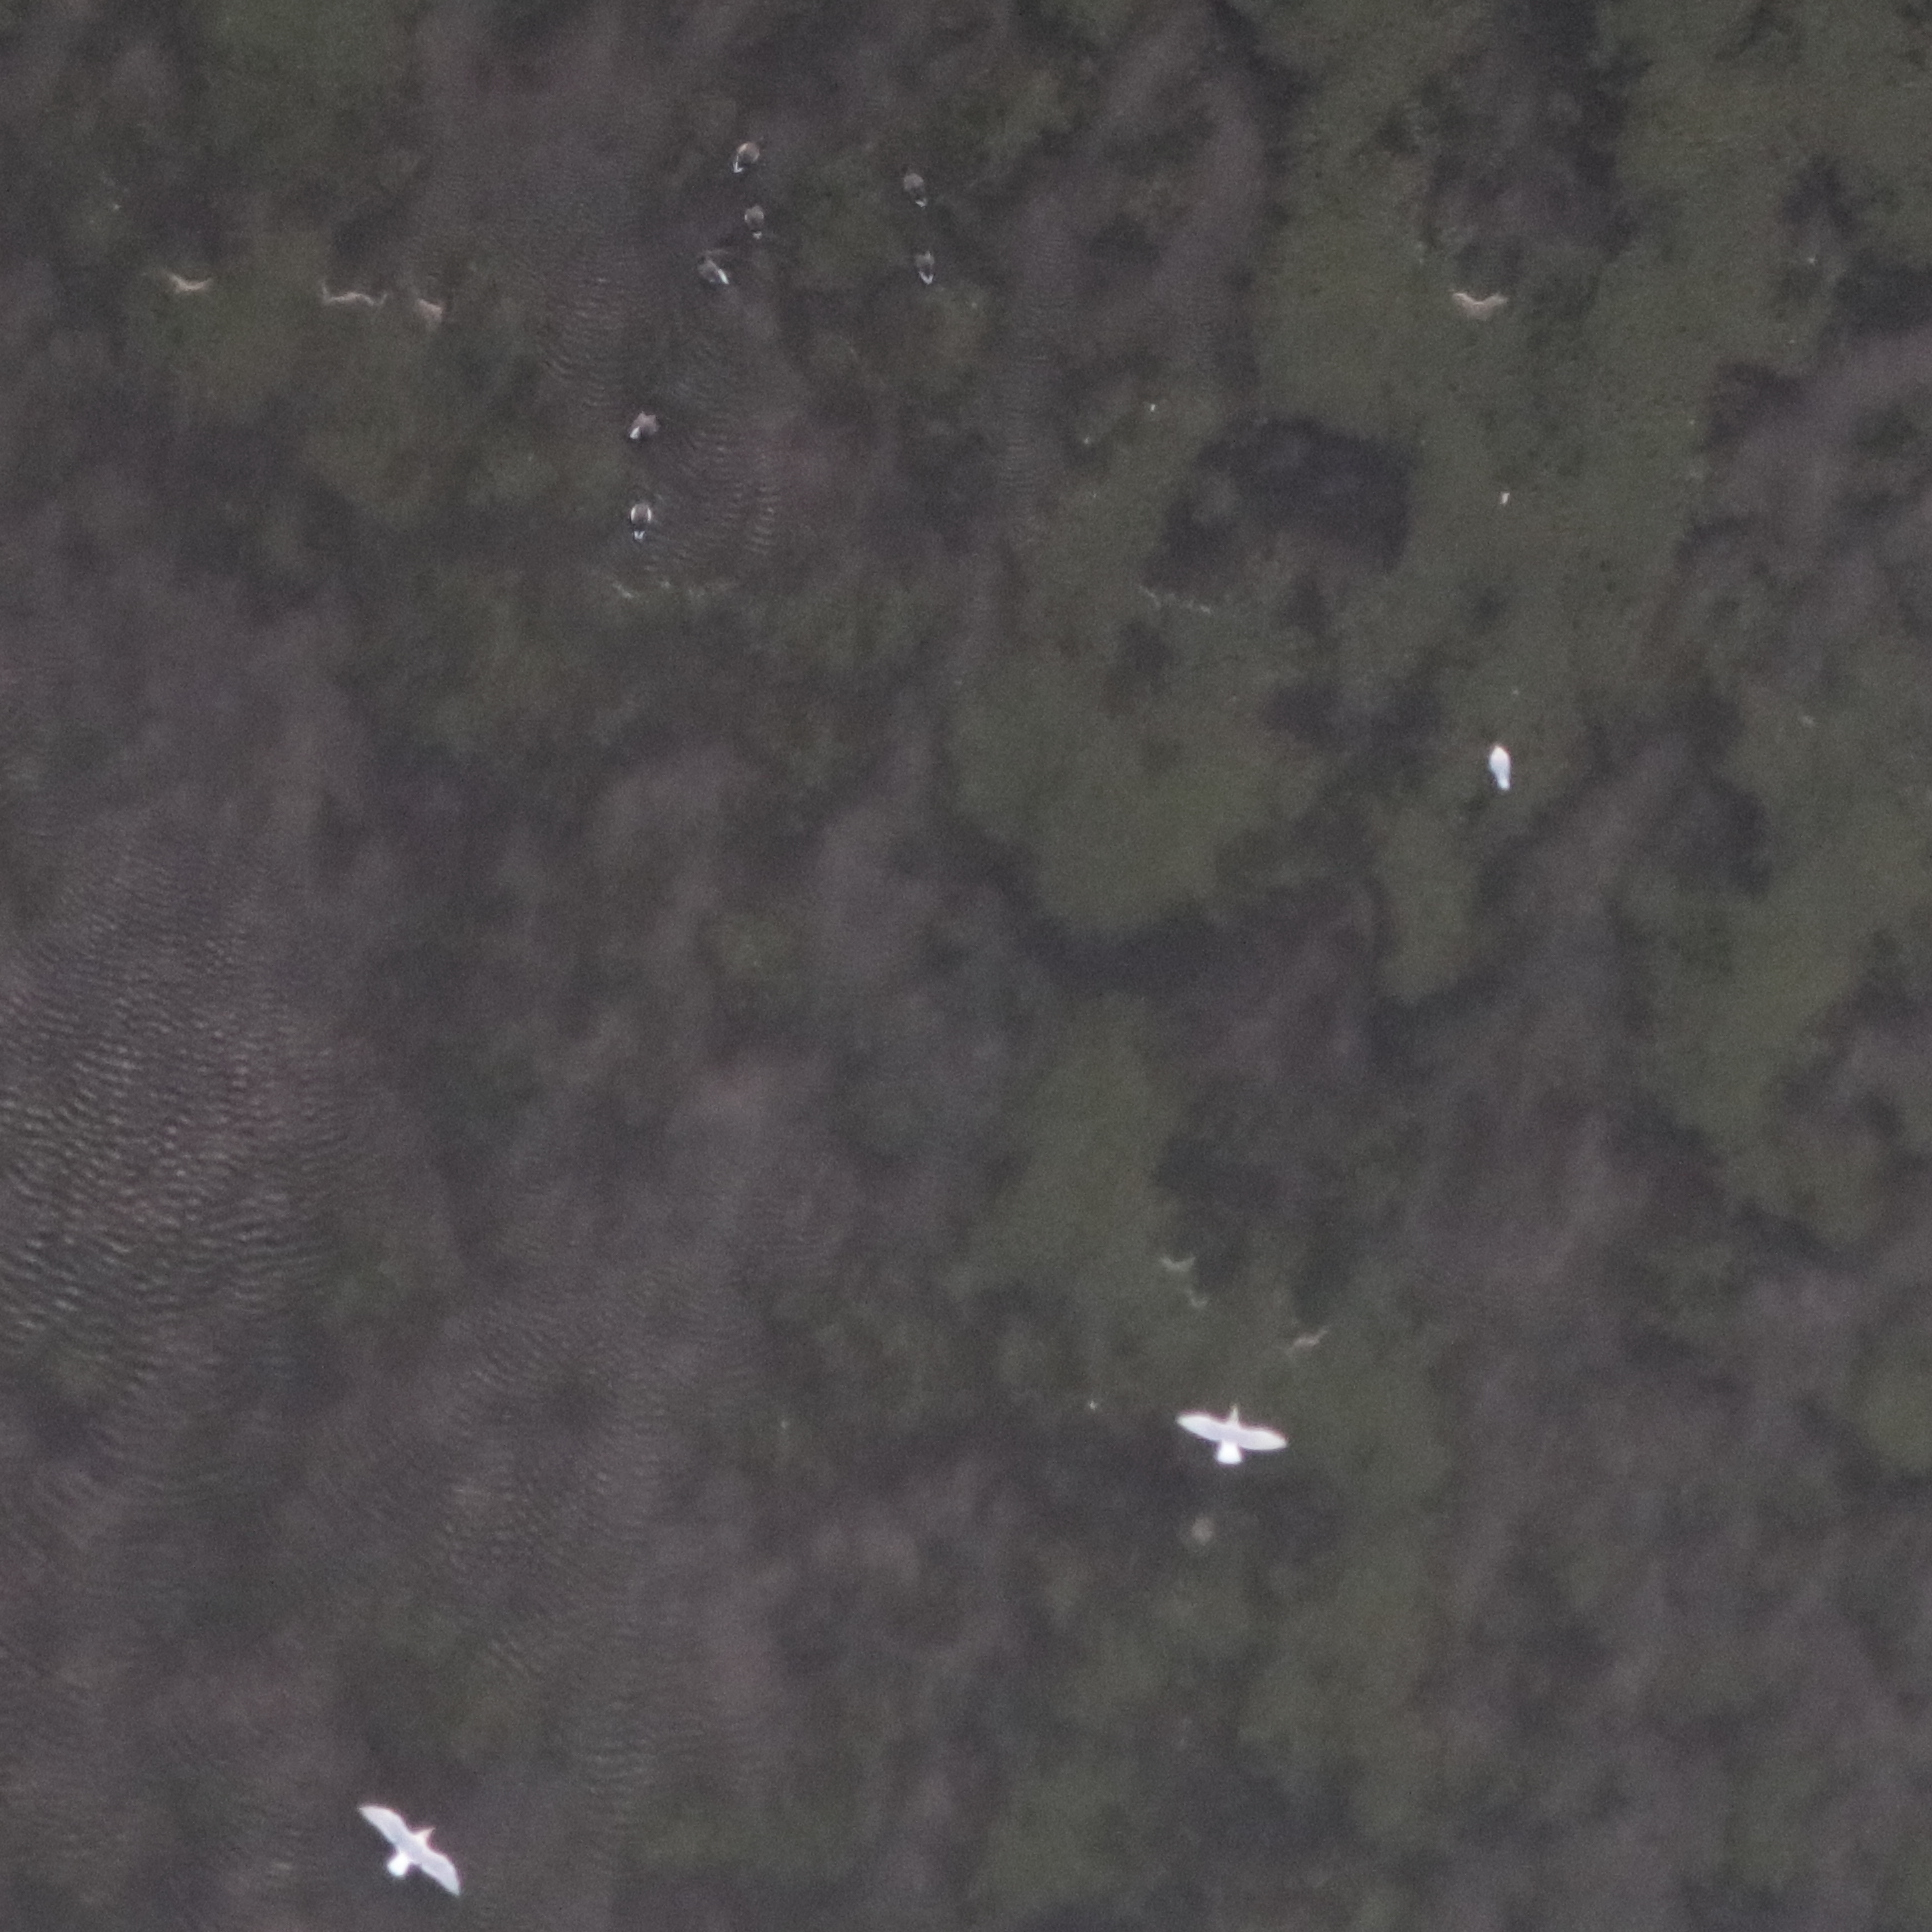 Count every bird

10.